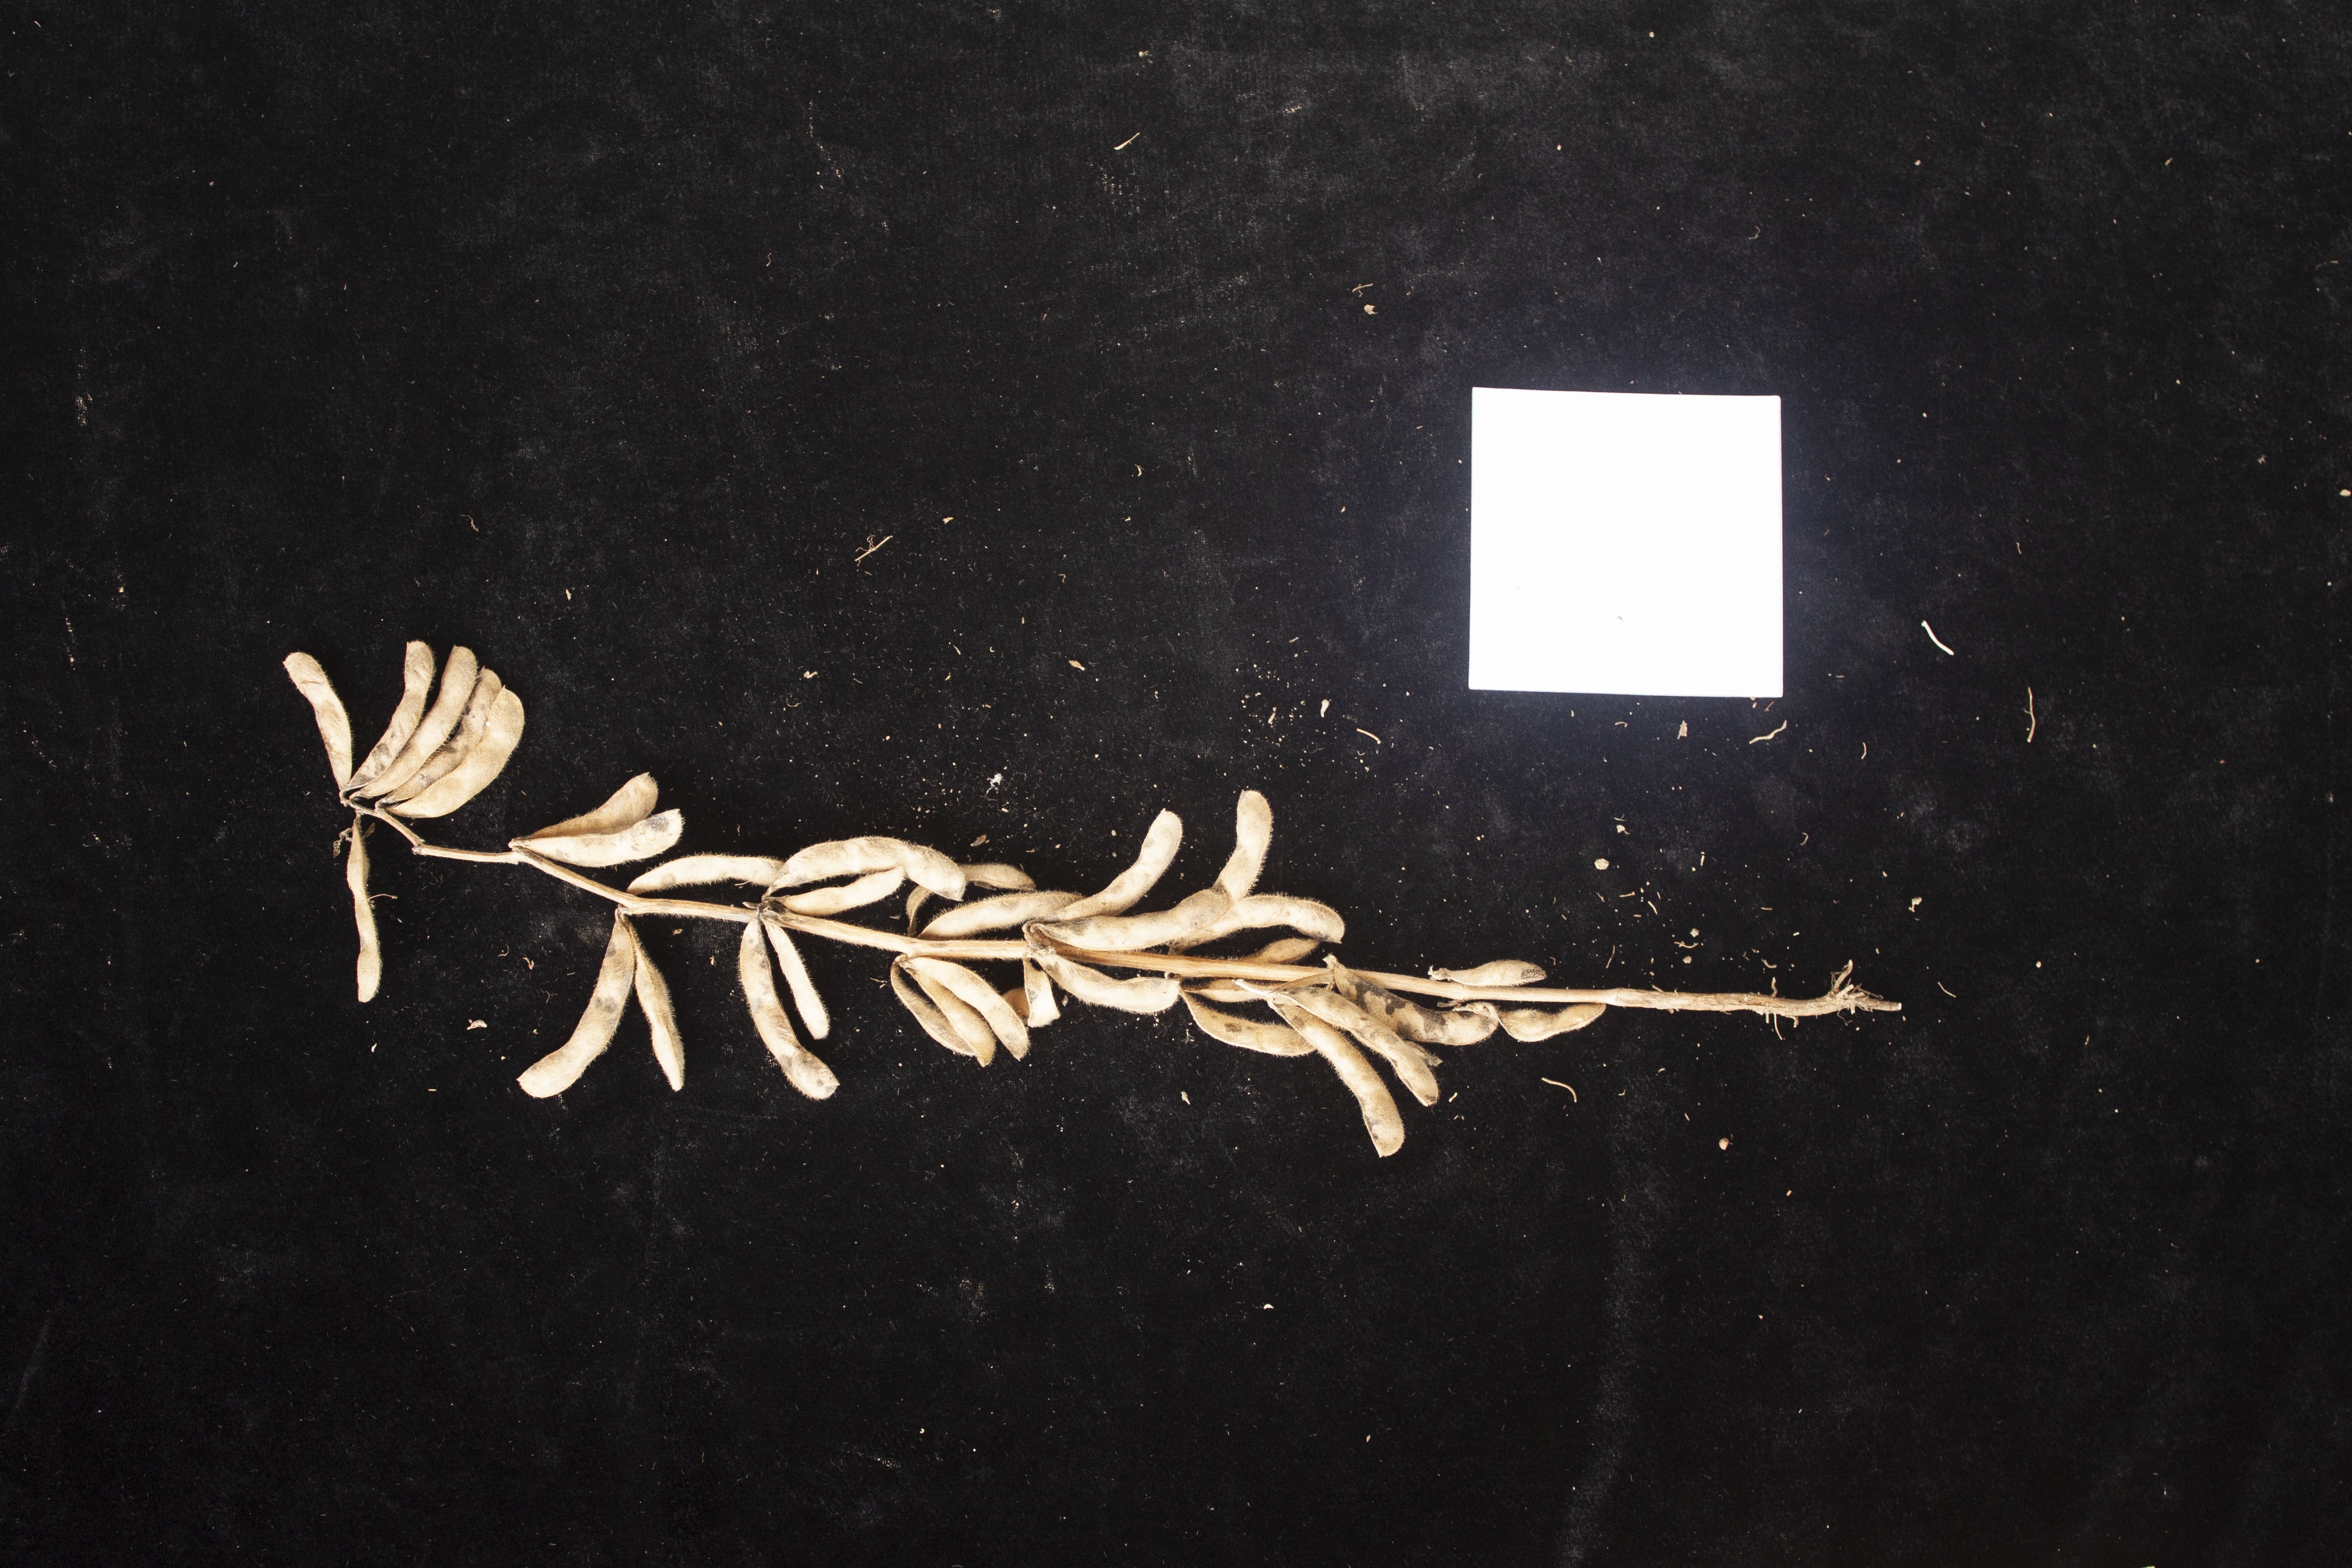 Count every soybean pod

33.